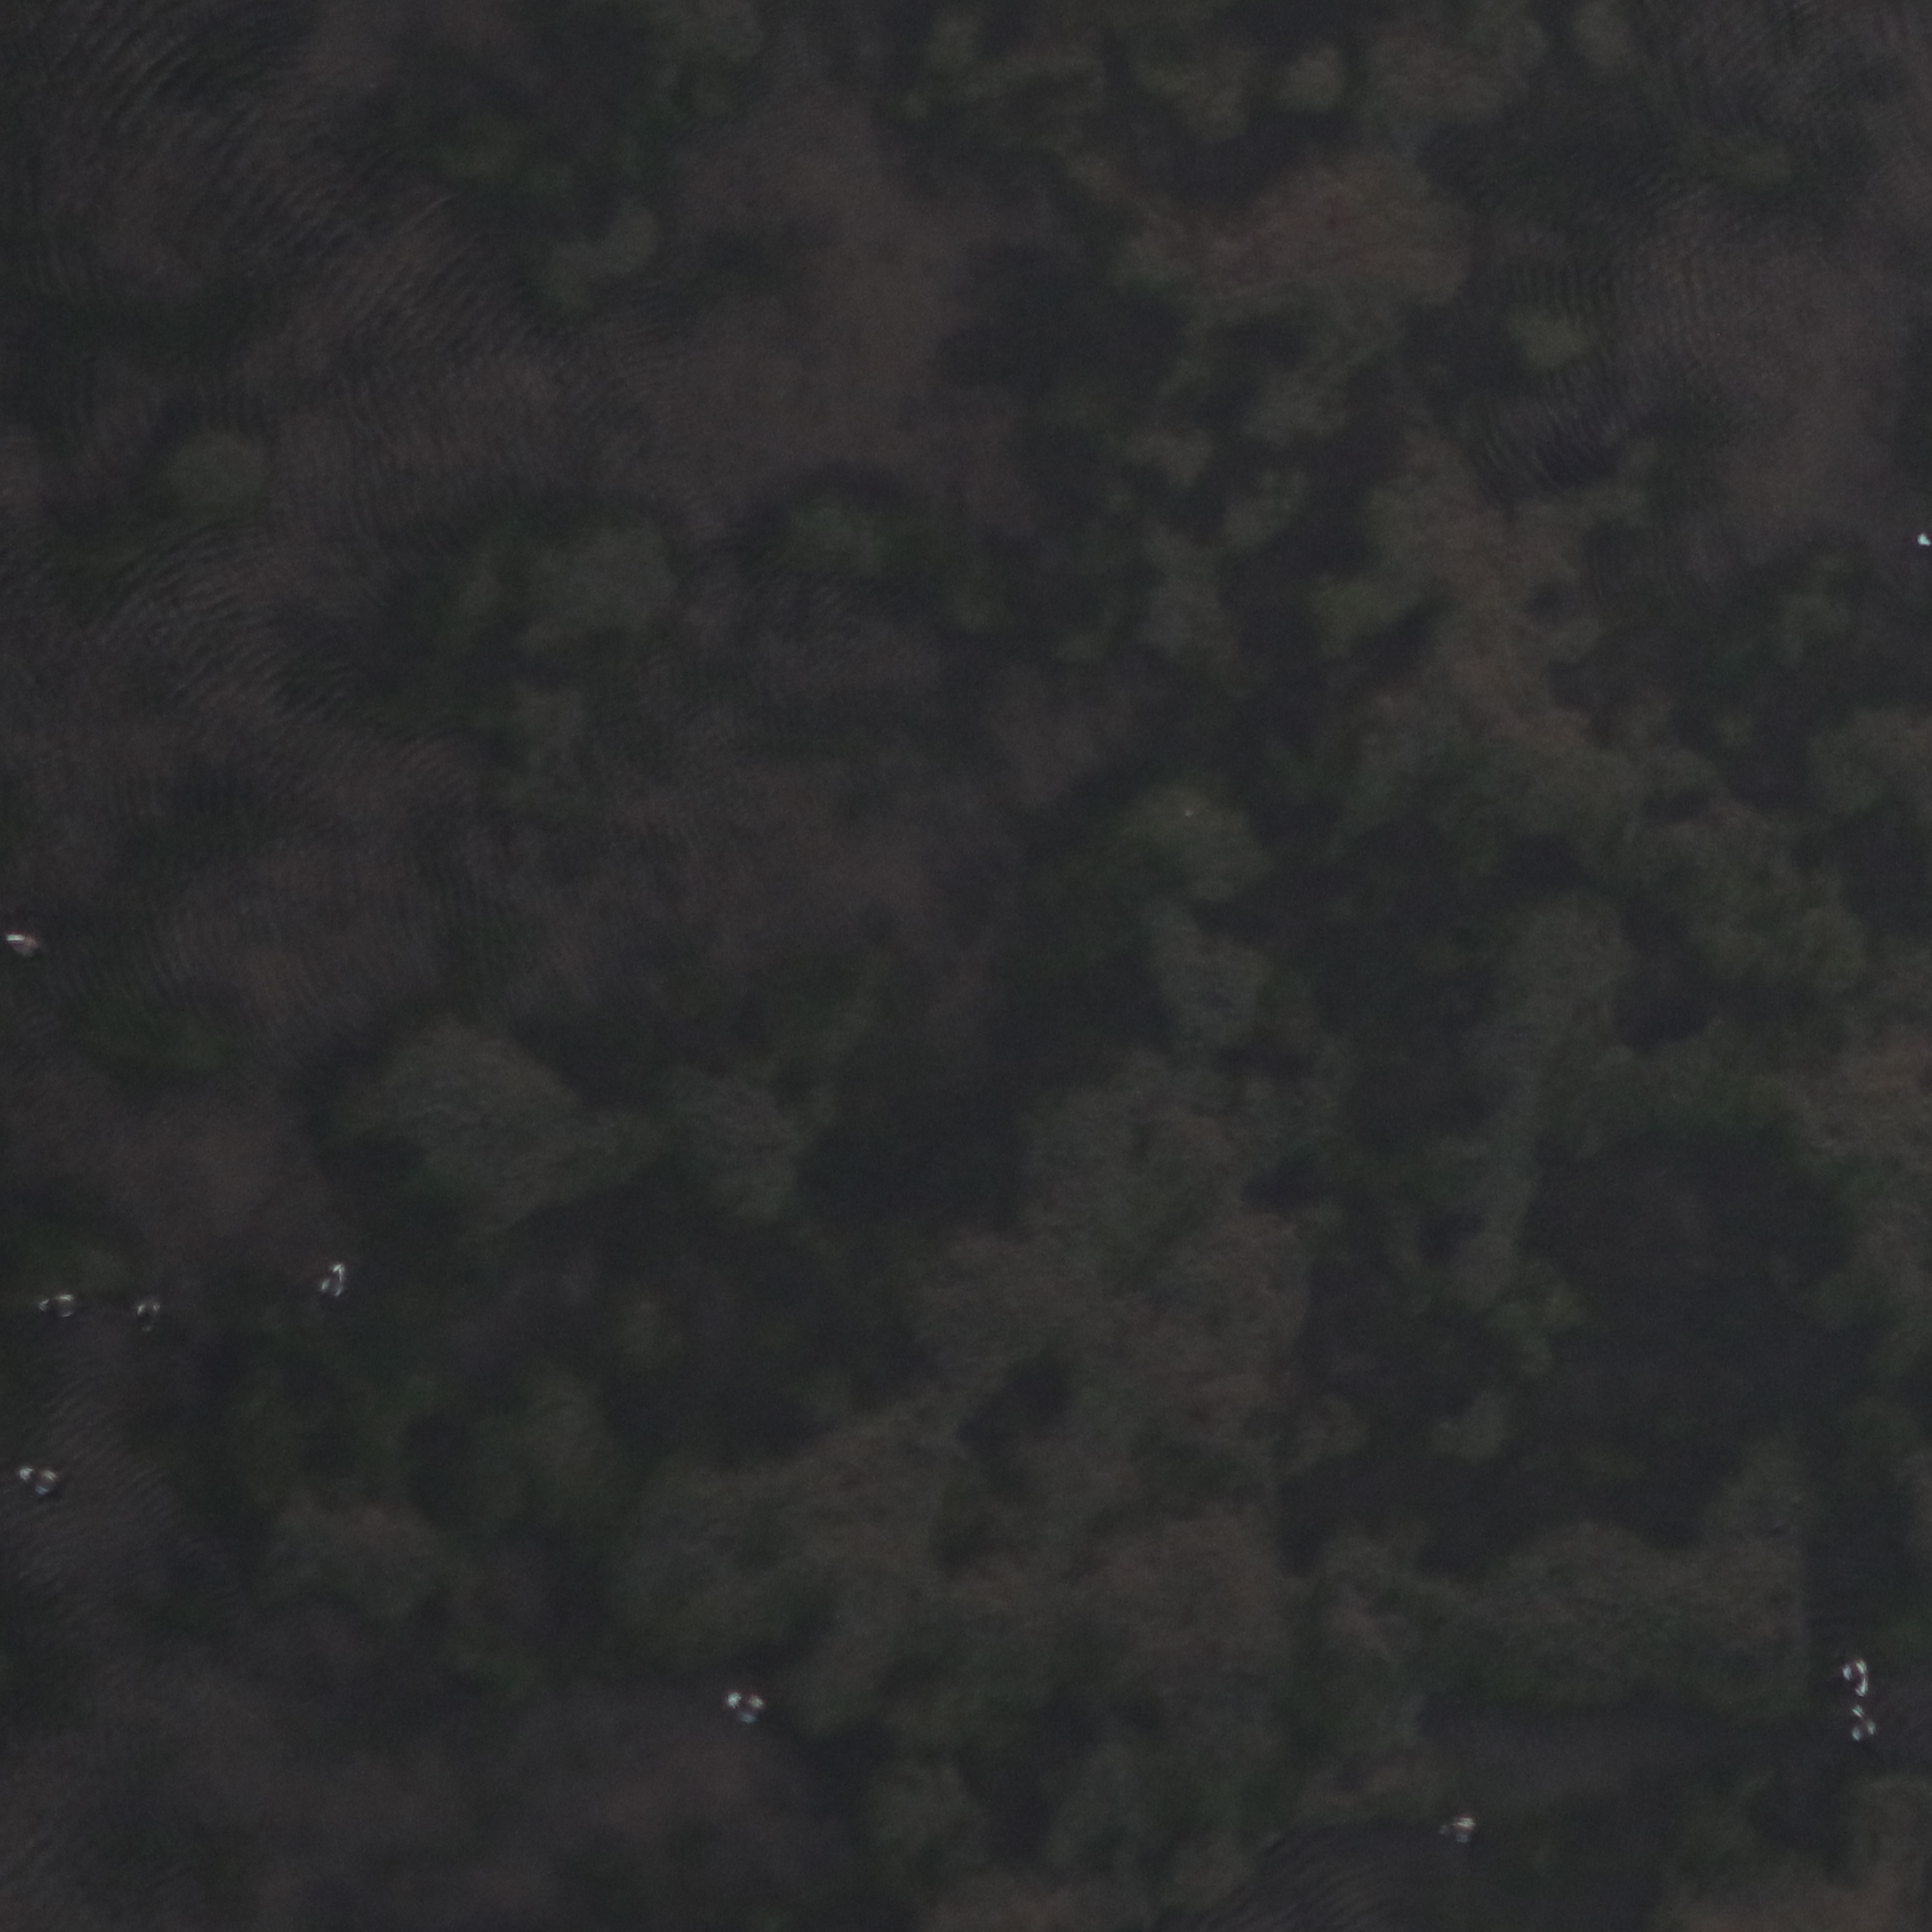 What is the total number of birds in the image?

9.